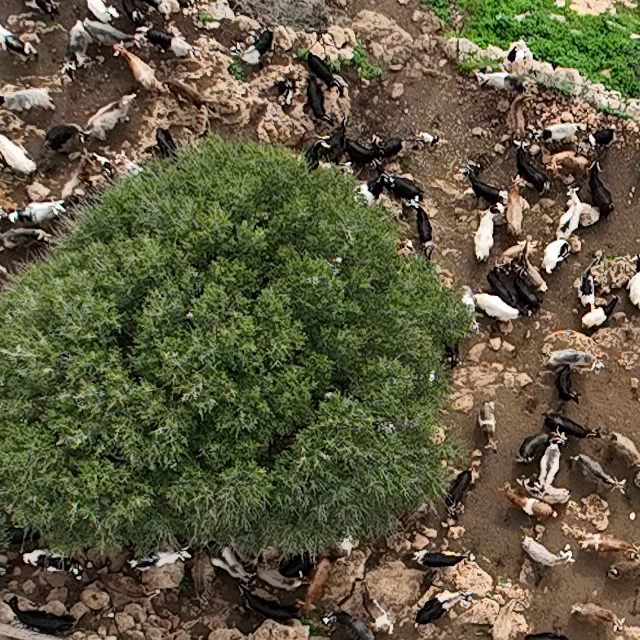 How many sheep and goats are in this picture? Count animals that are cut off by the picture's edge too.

80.